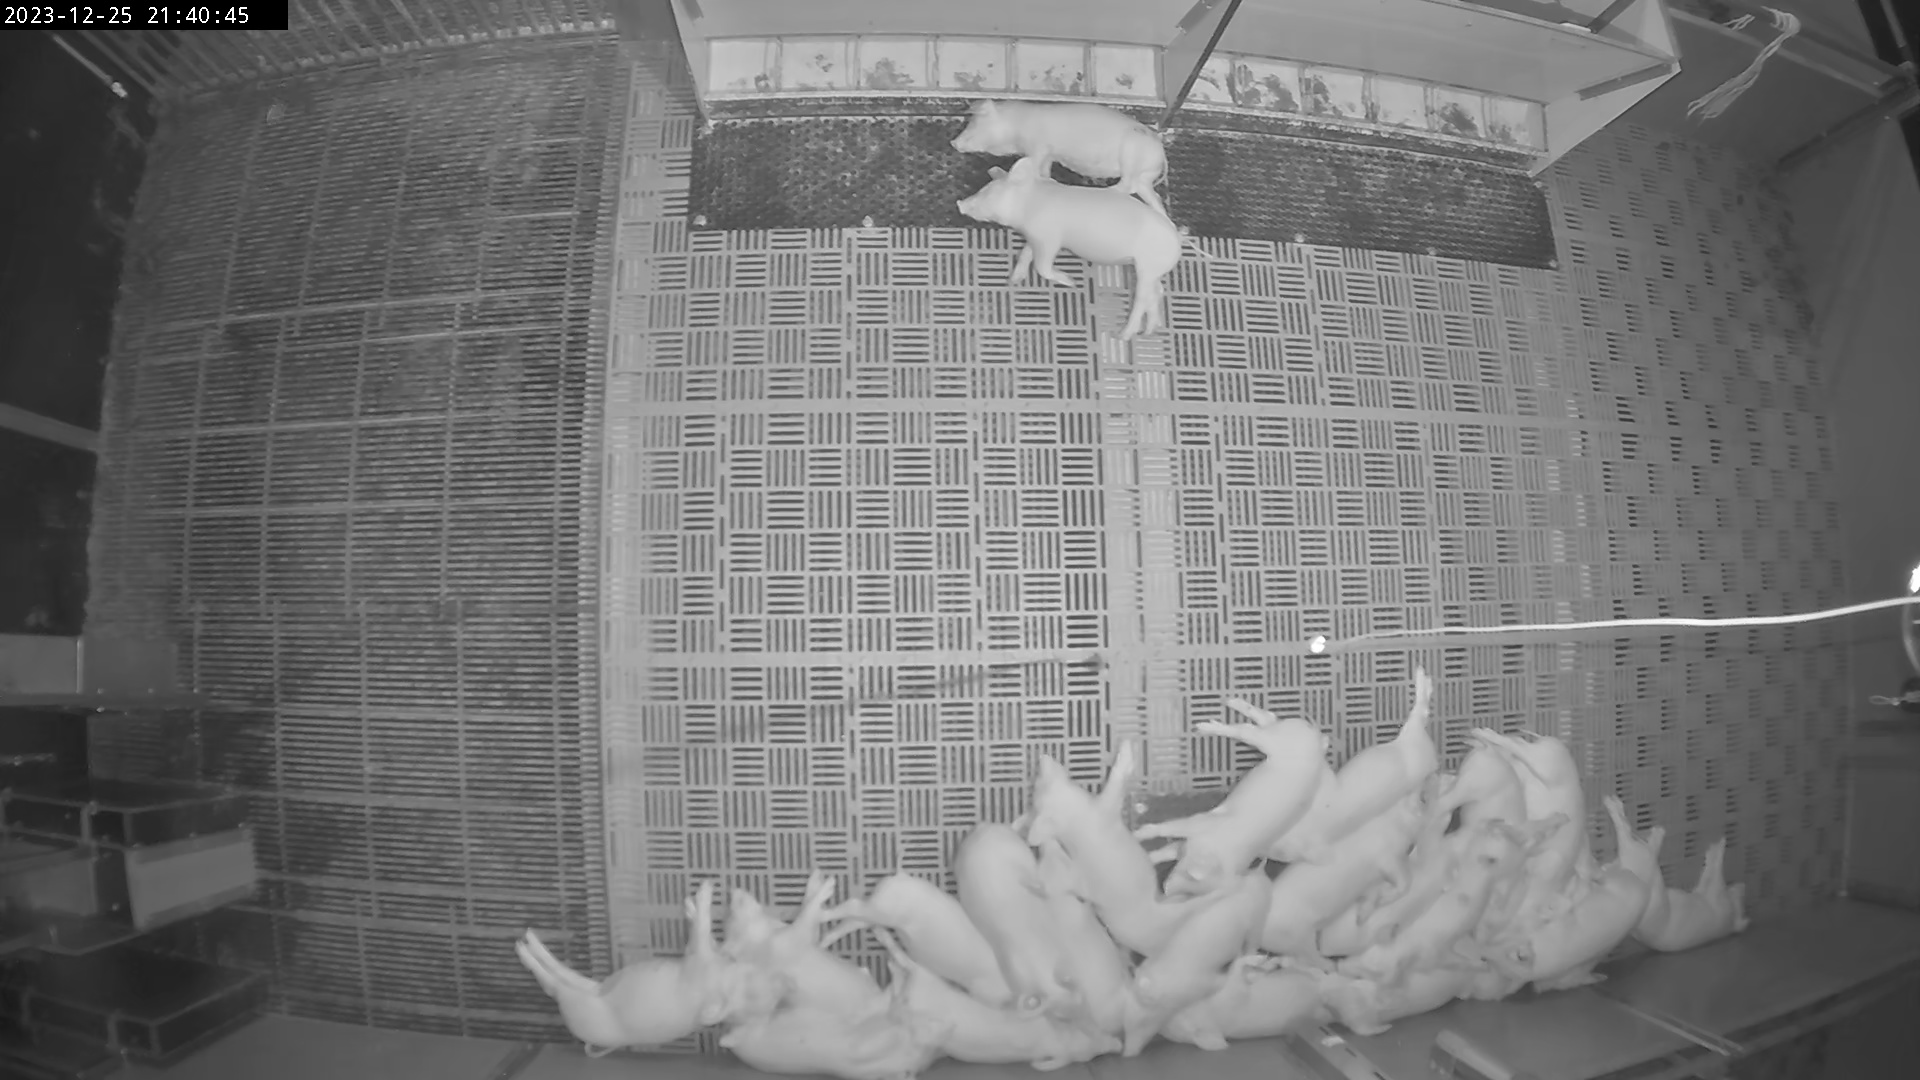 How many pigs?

24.